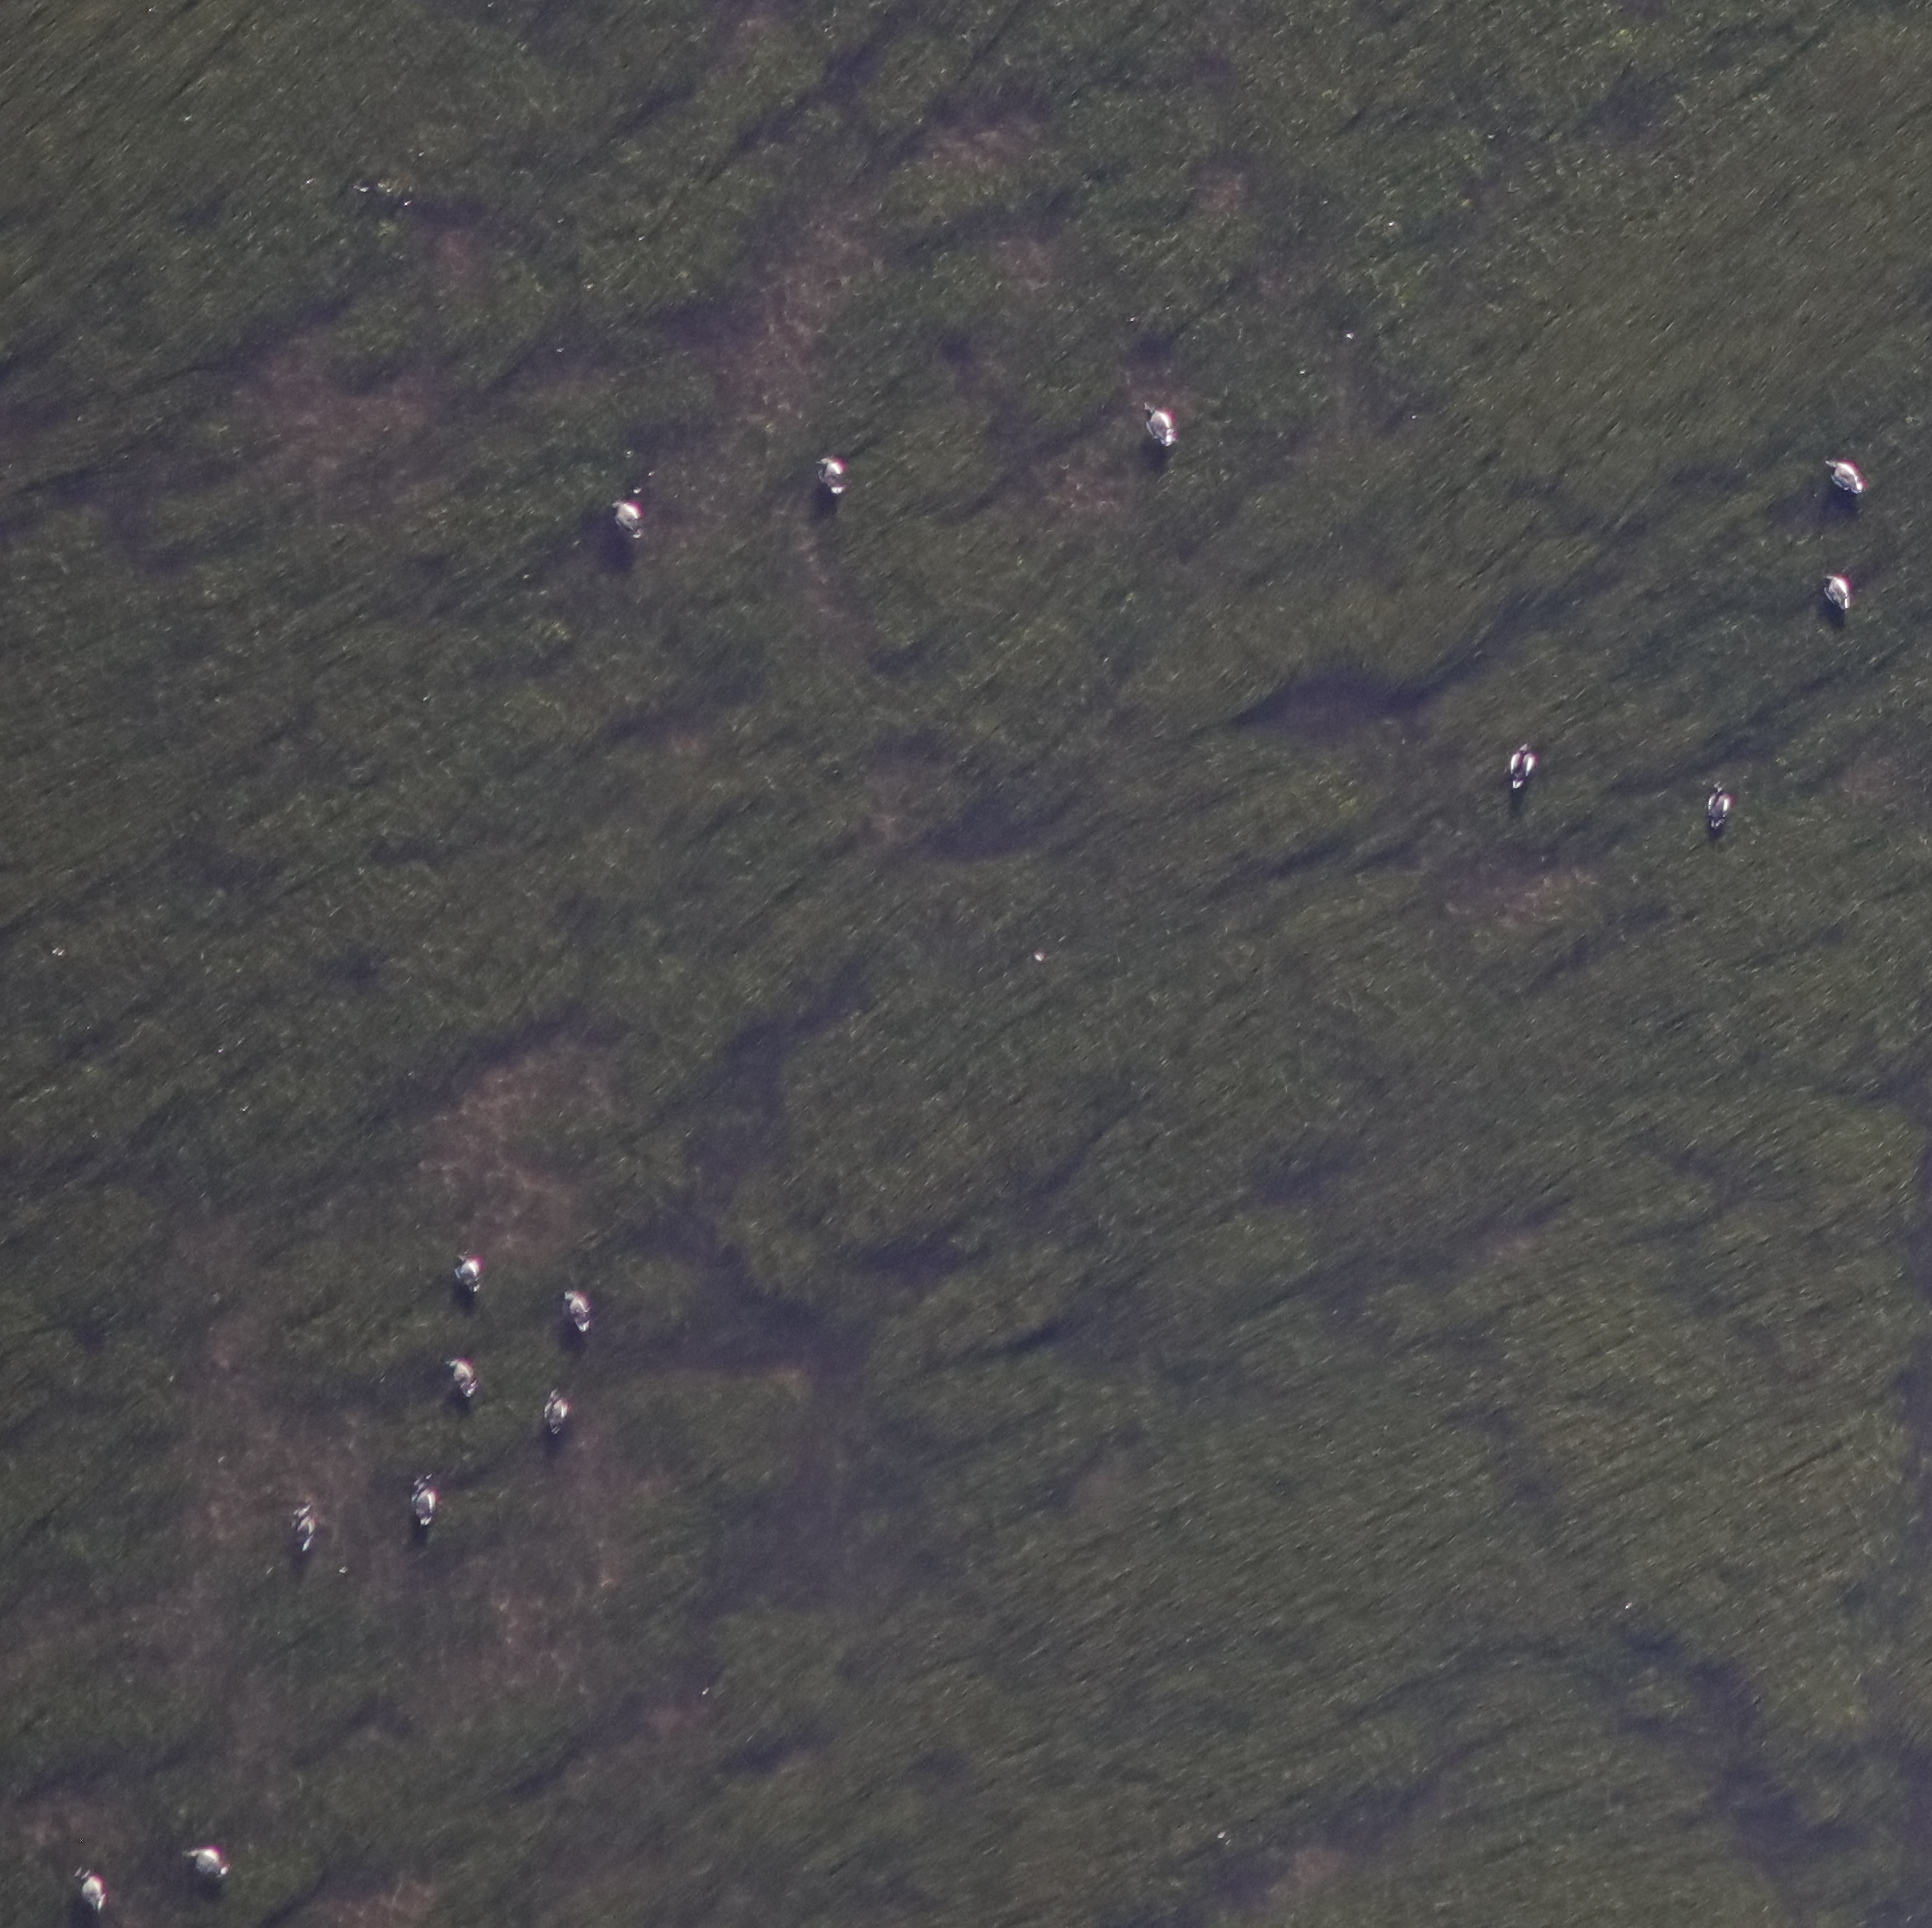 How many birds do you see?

15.